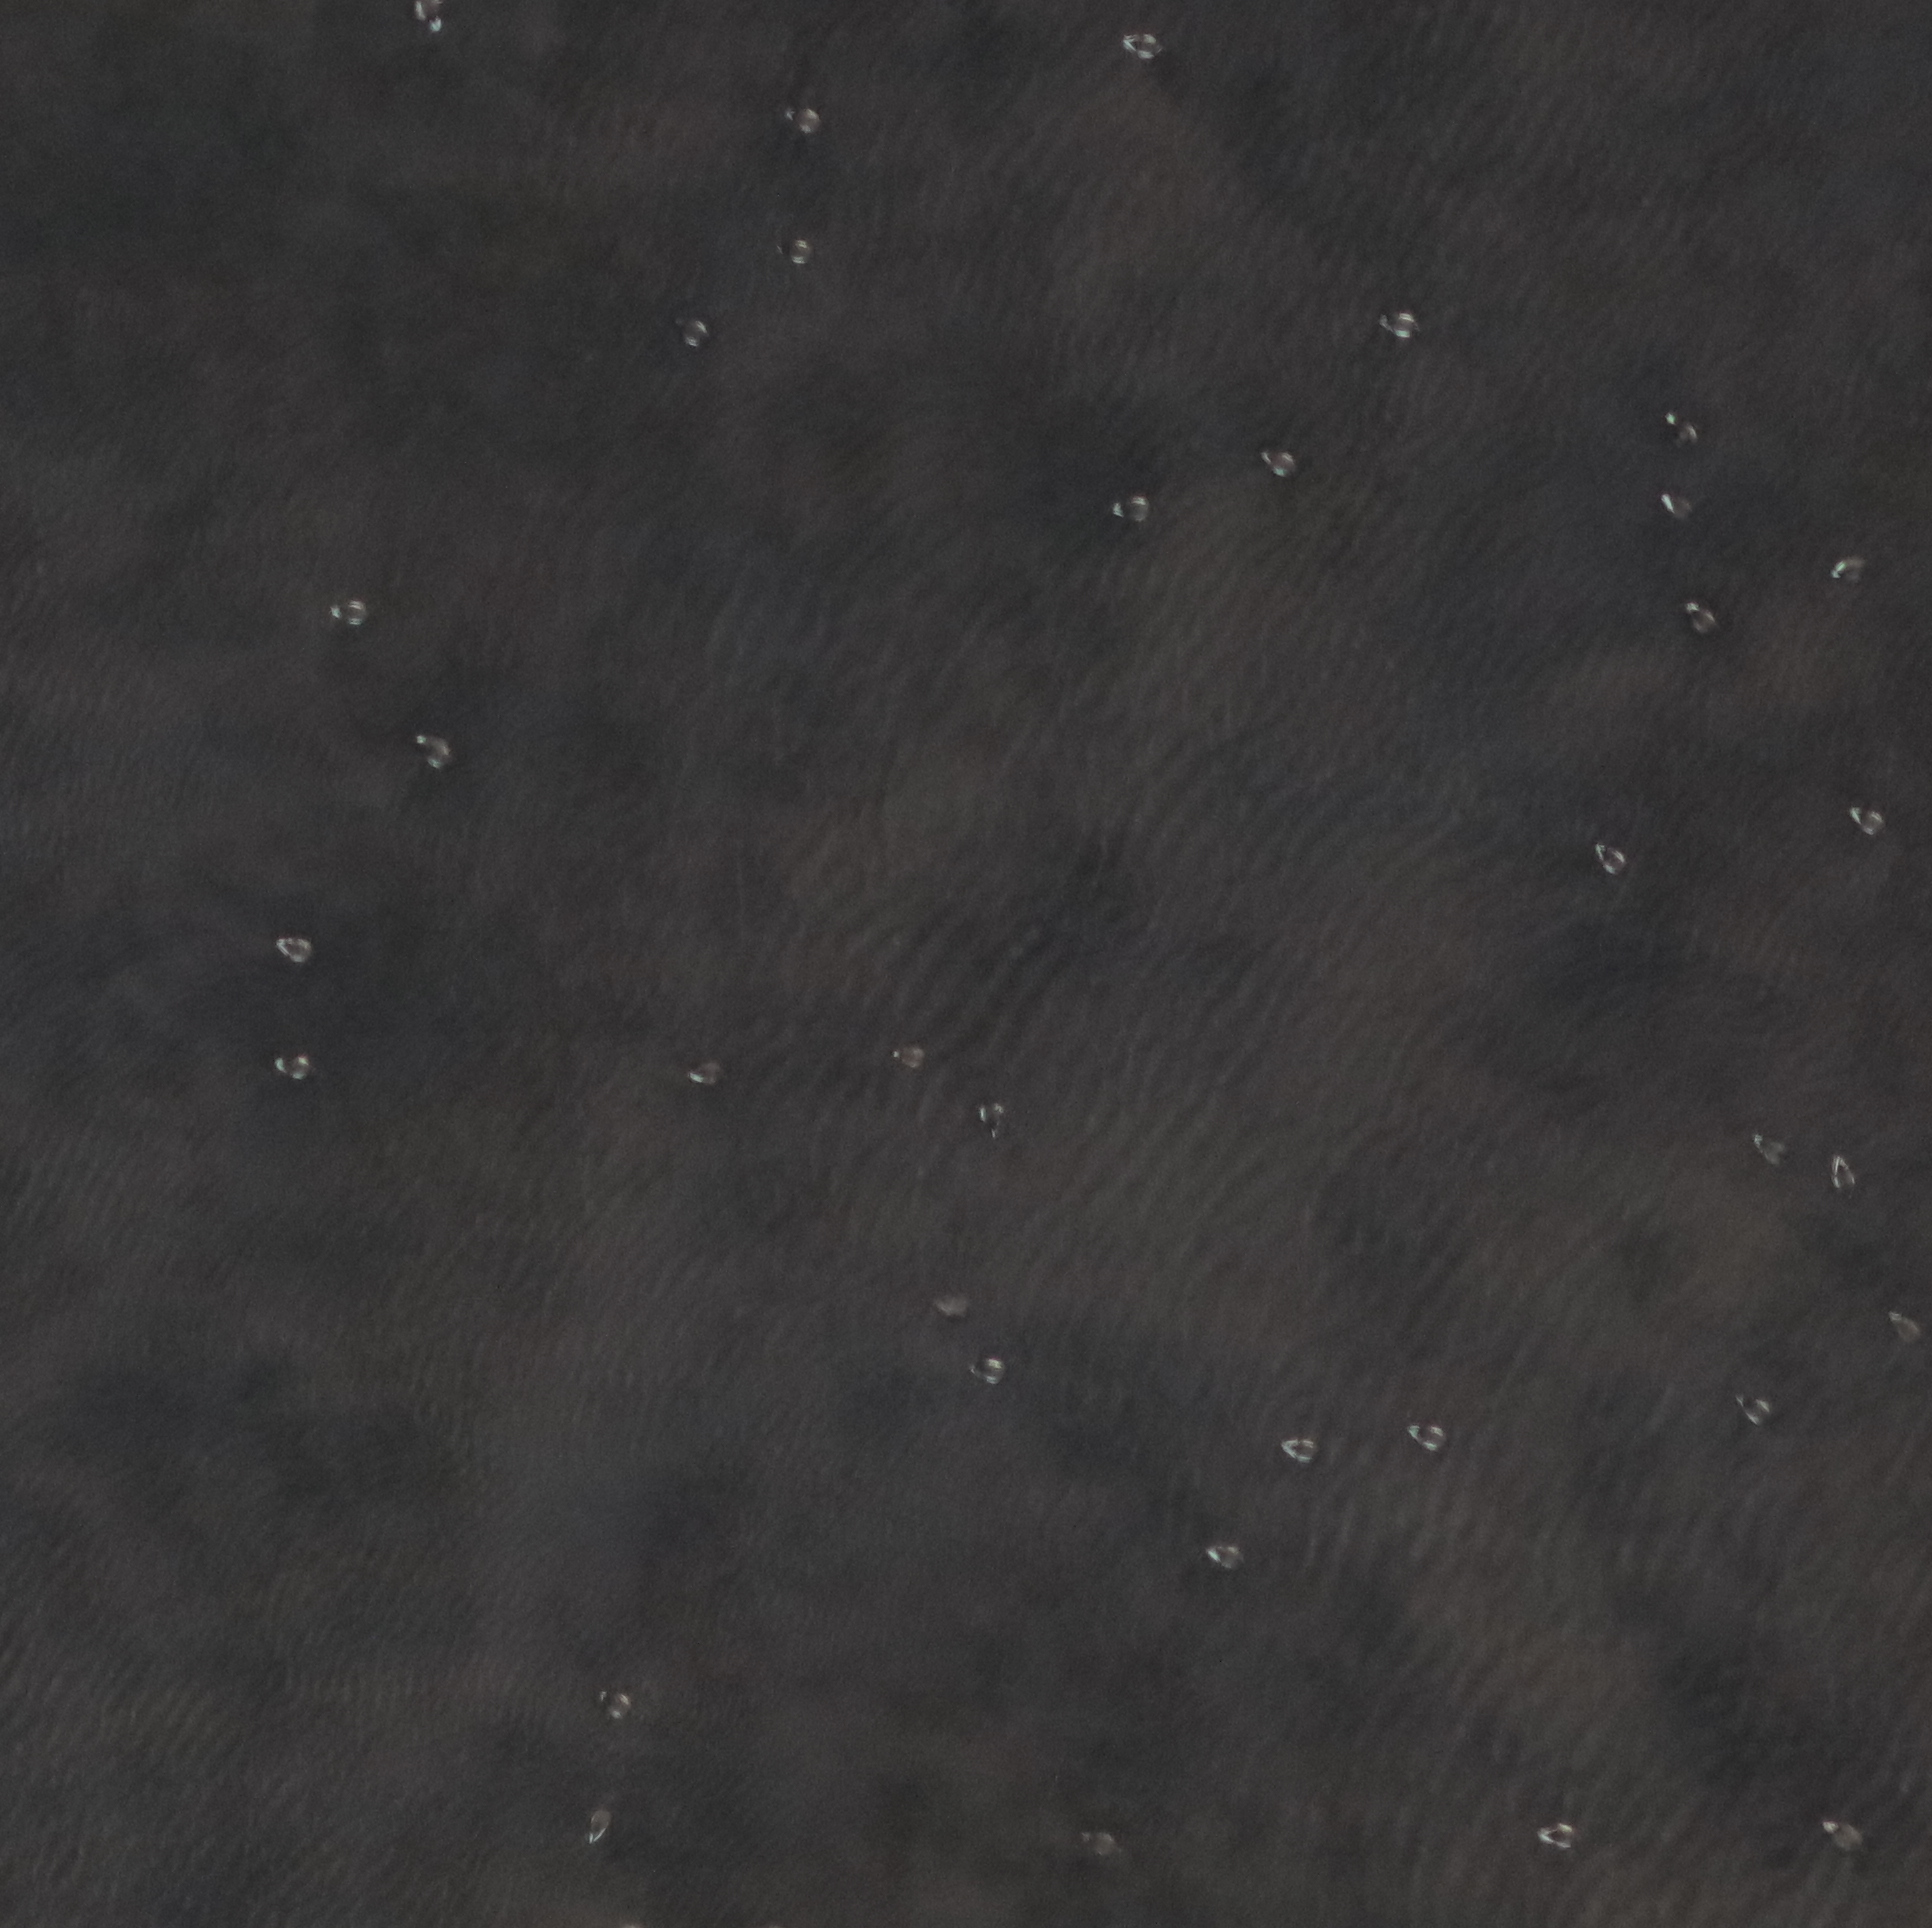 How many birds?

35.